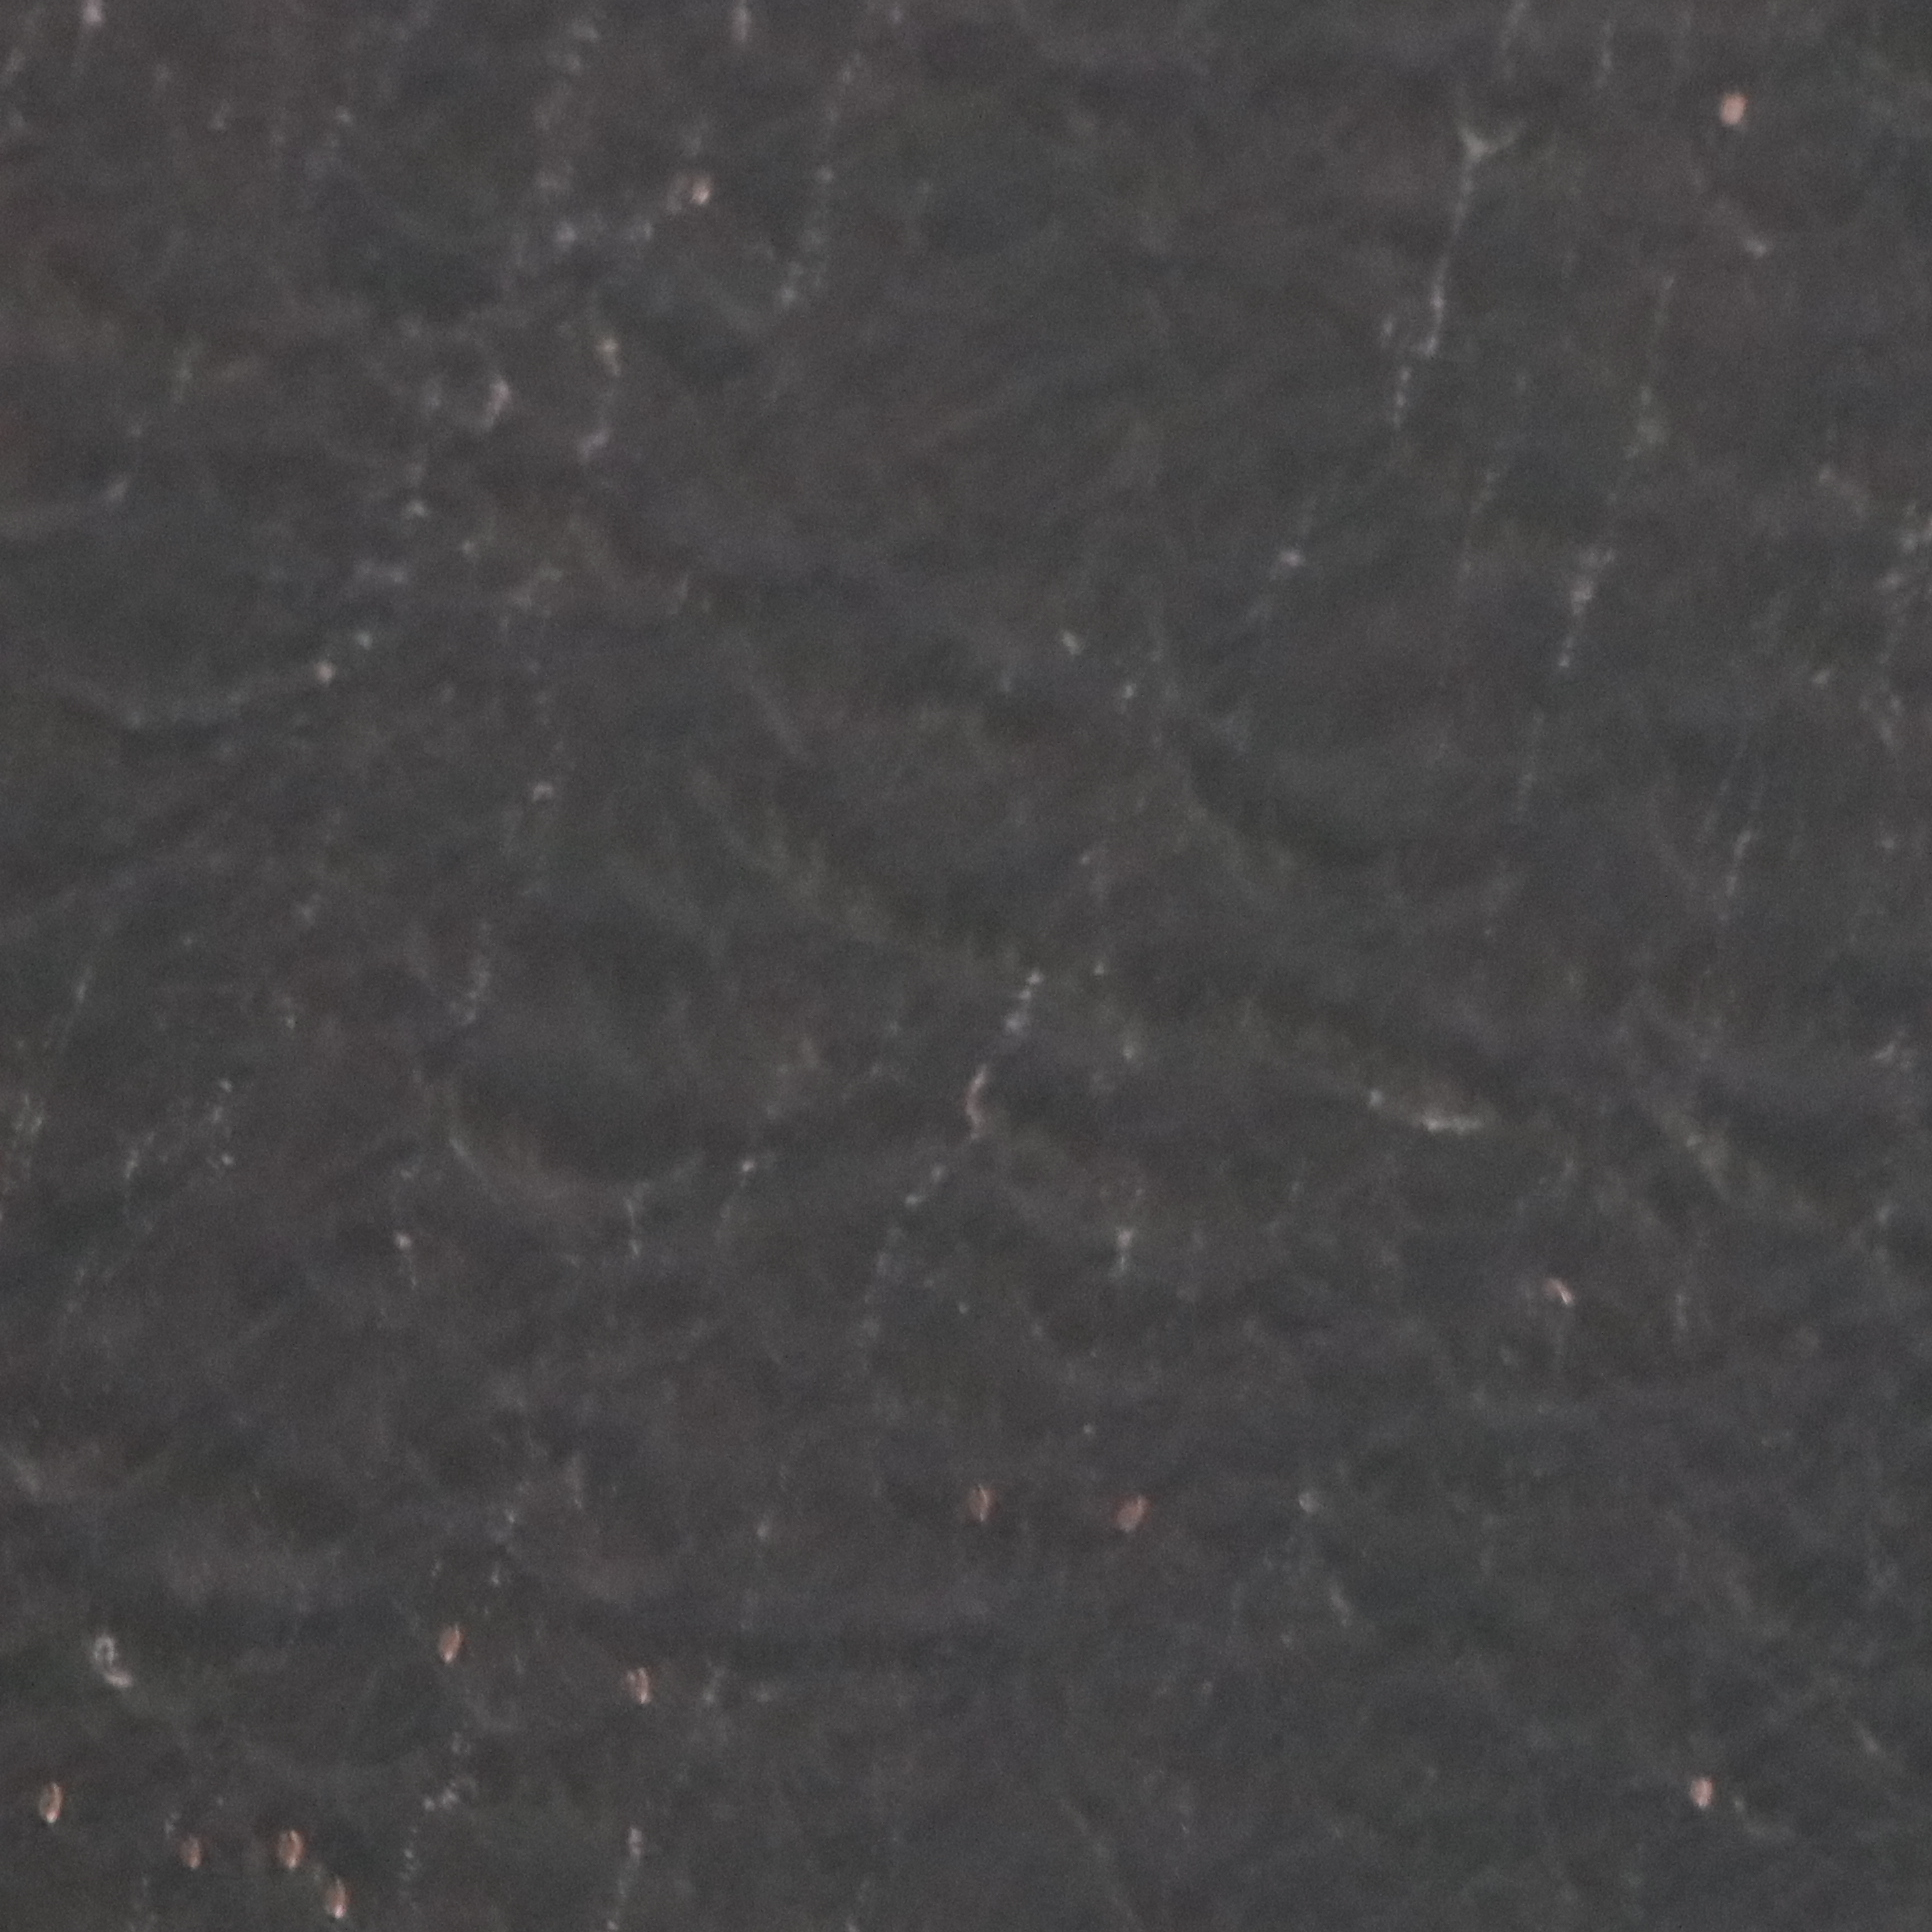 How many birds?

11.